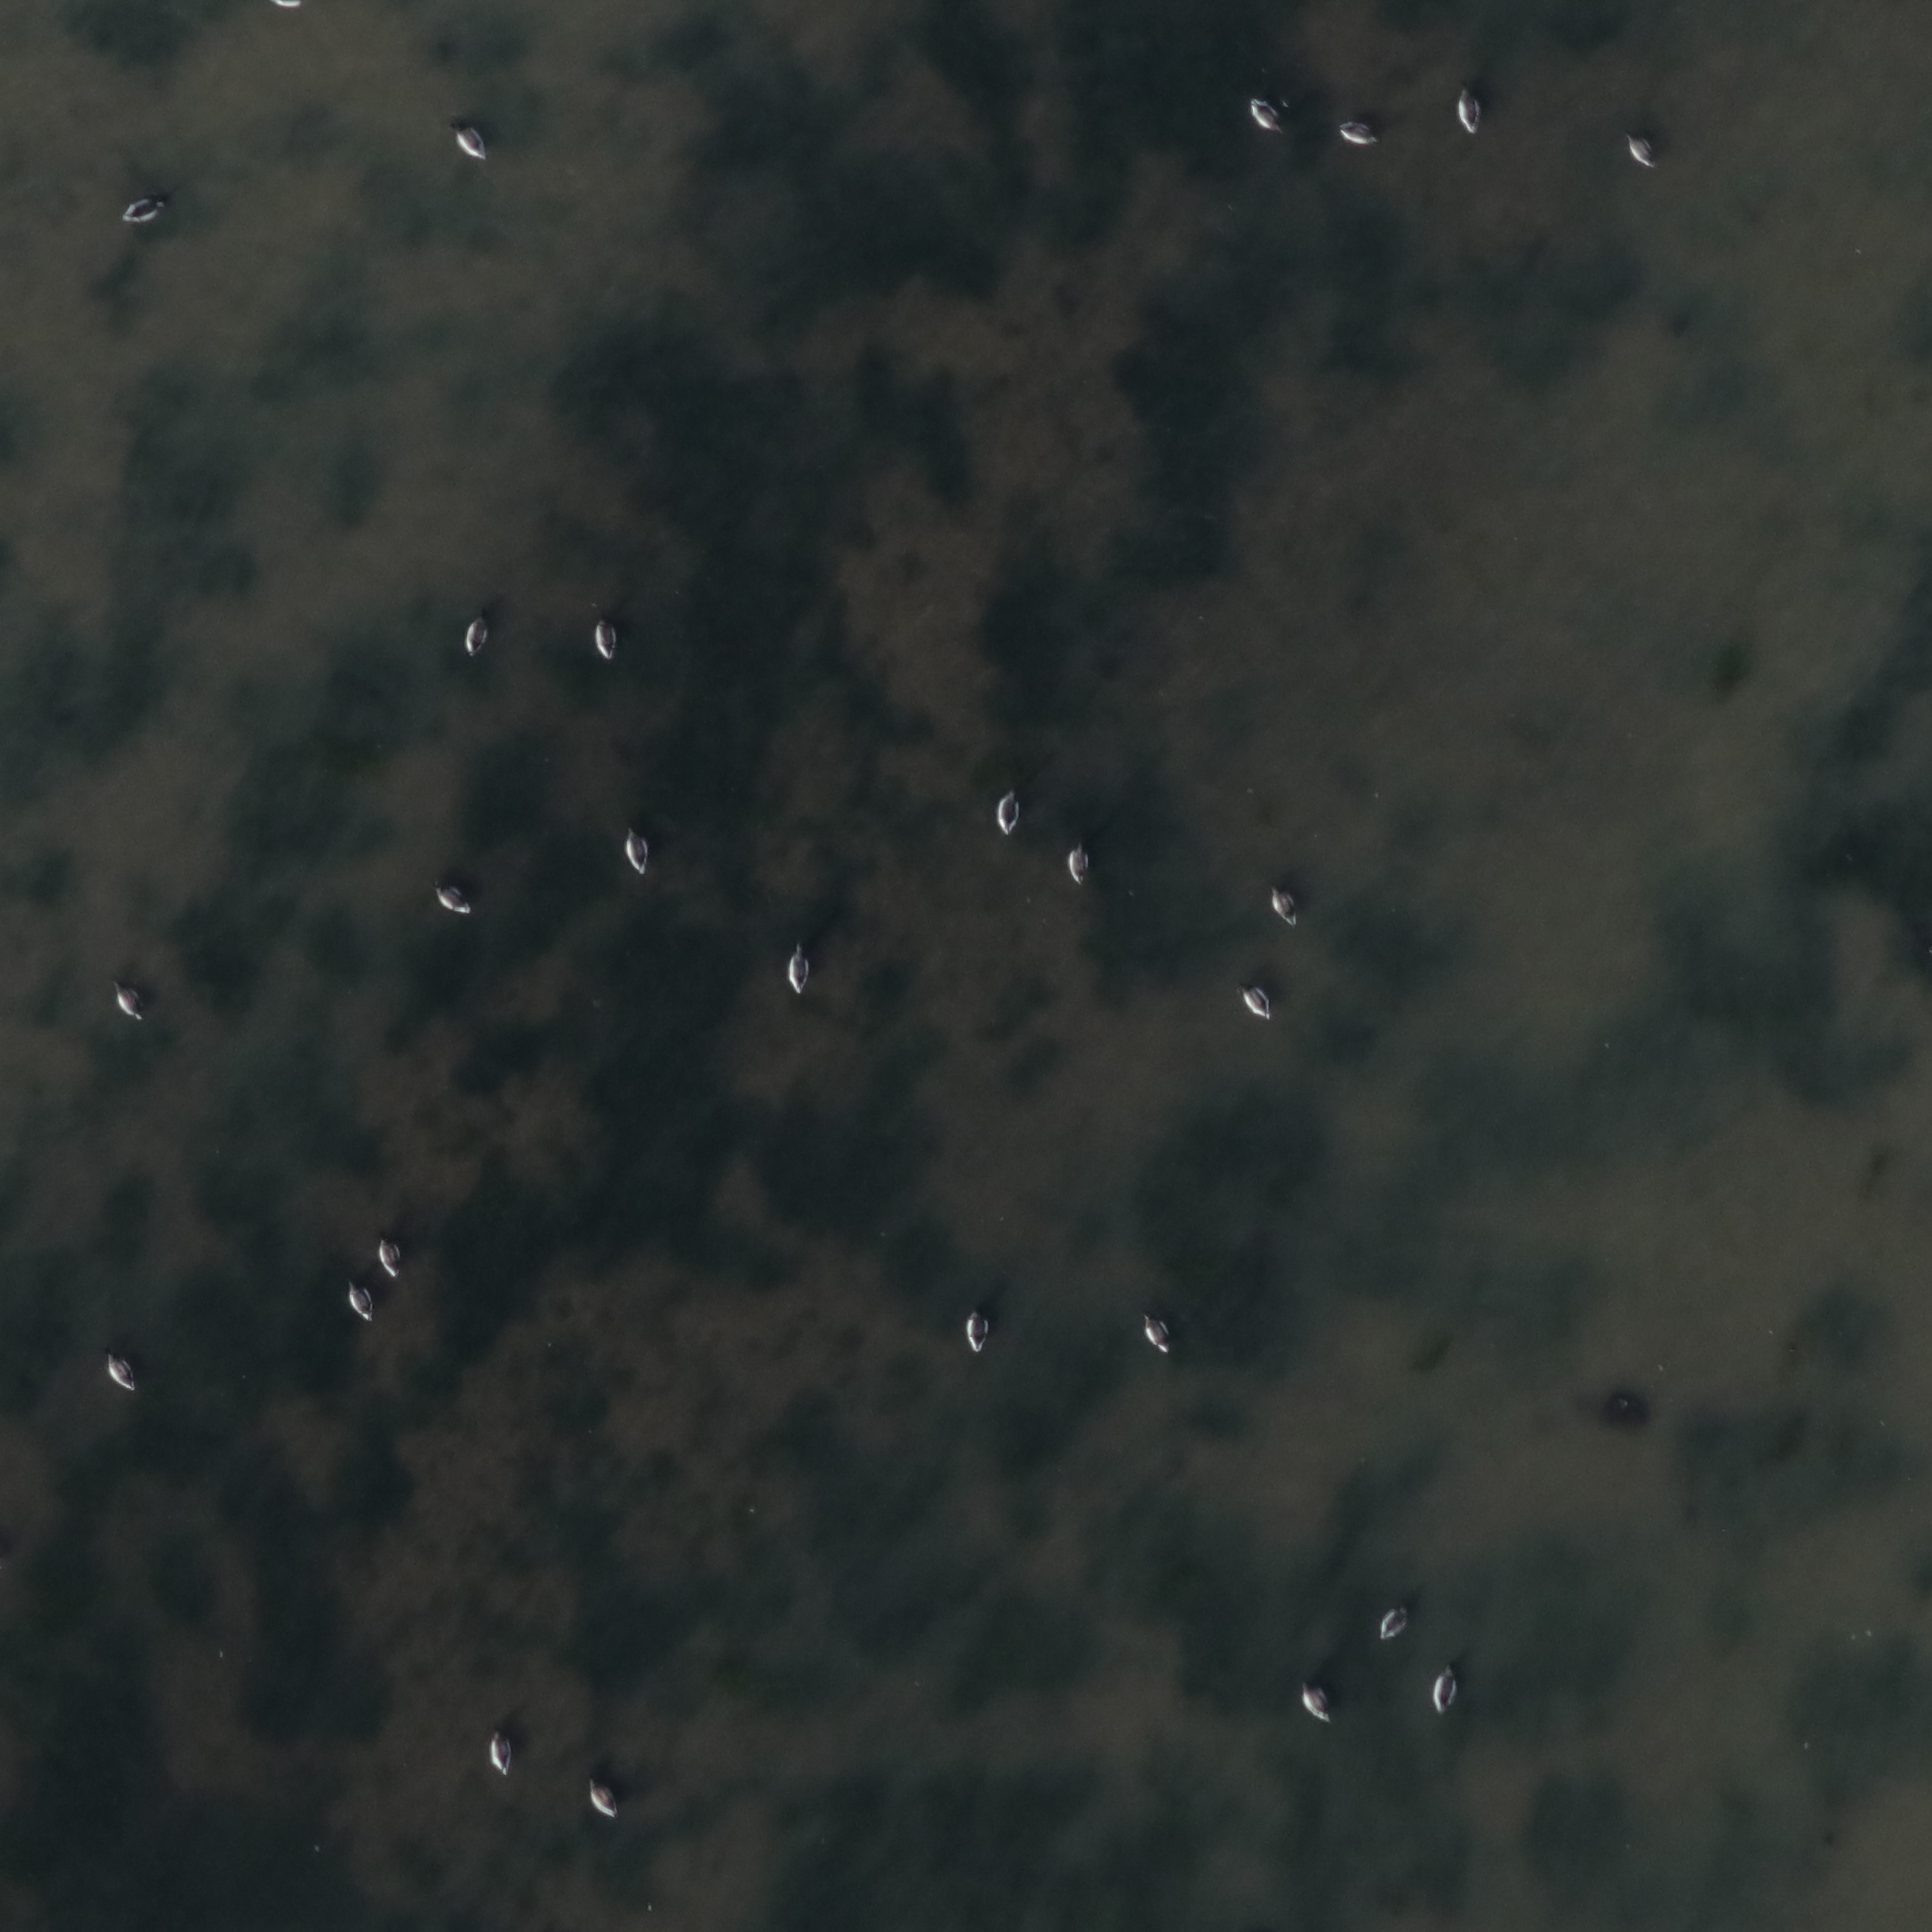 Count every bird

26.